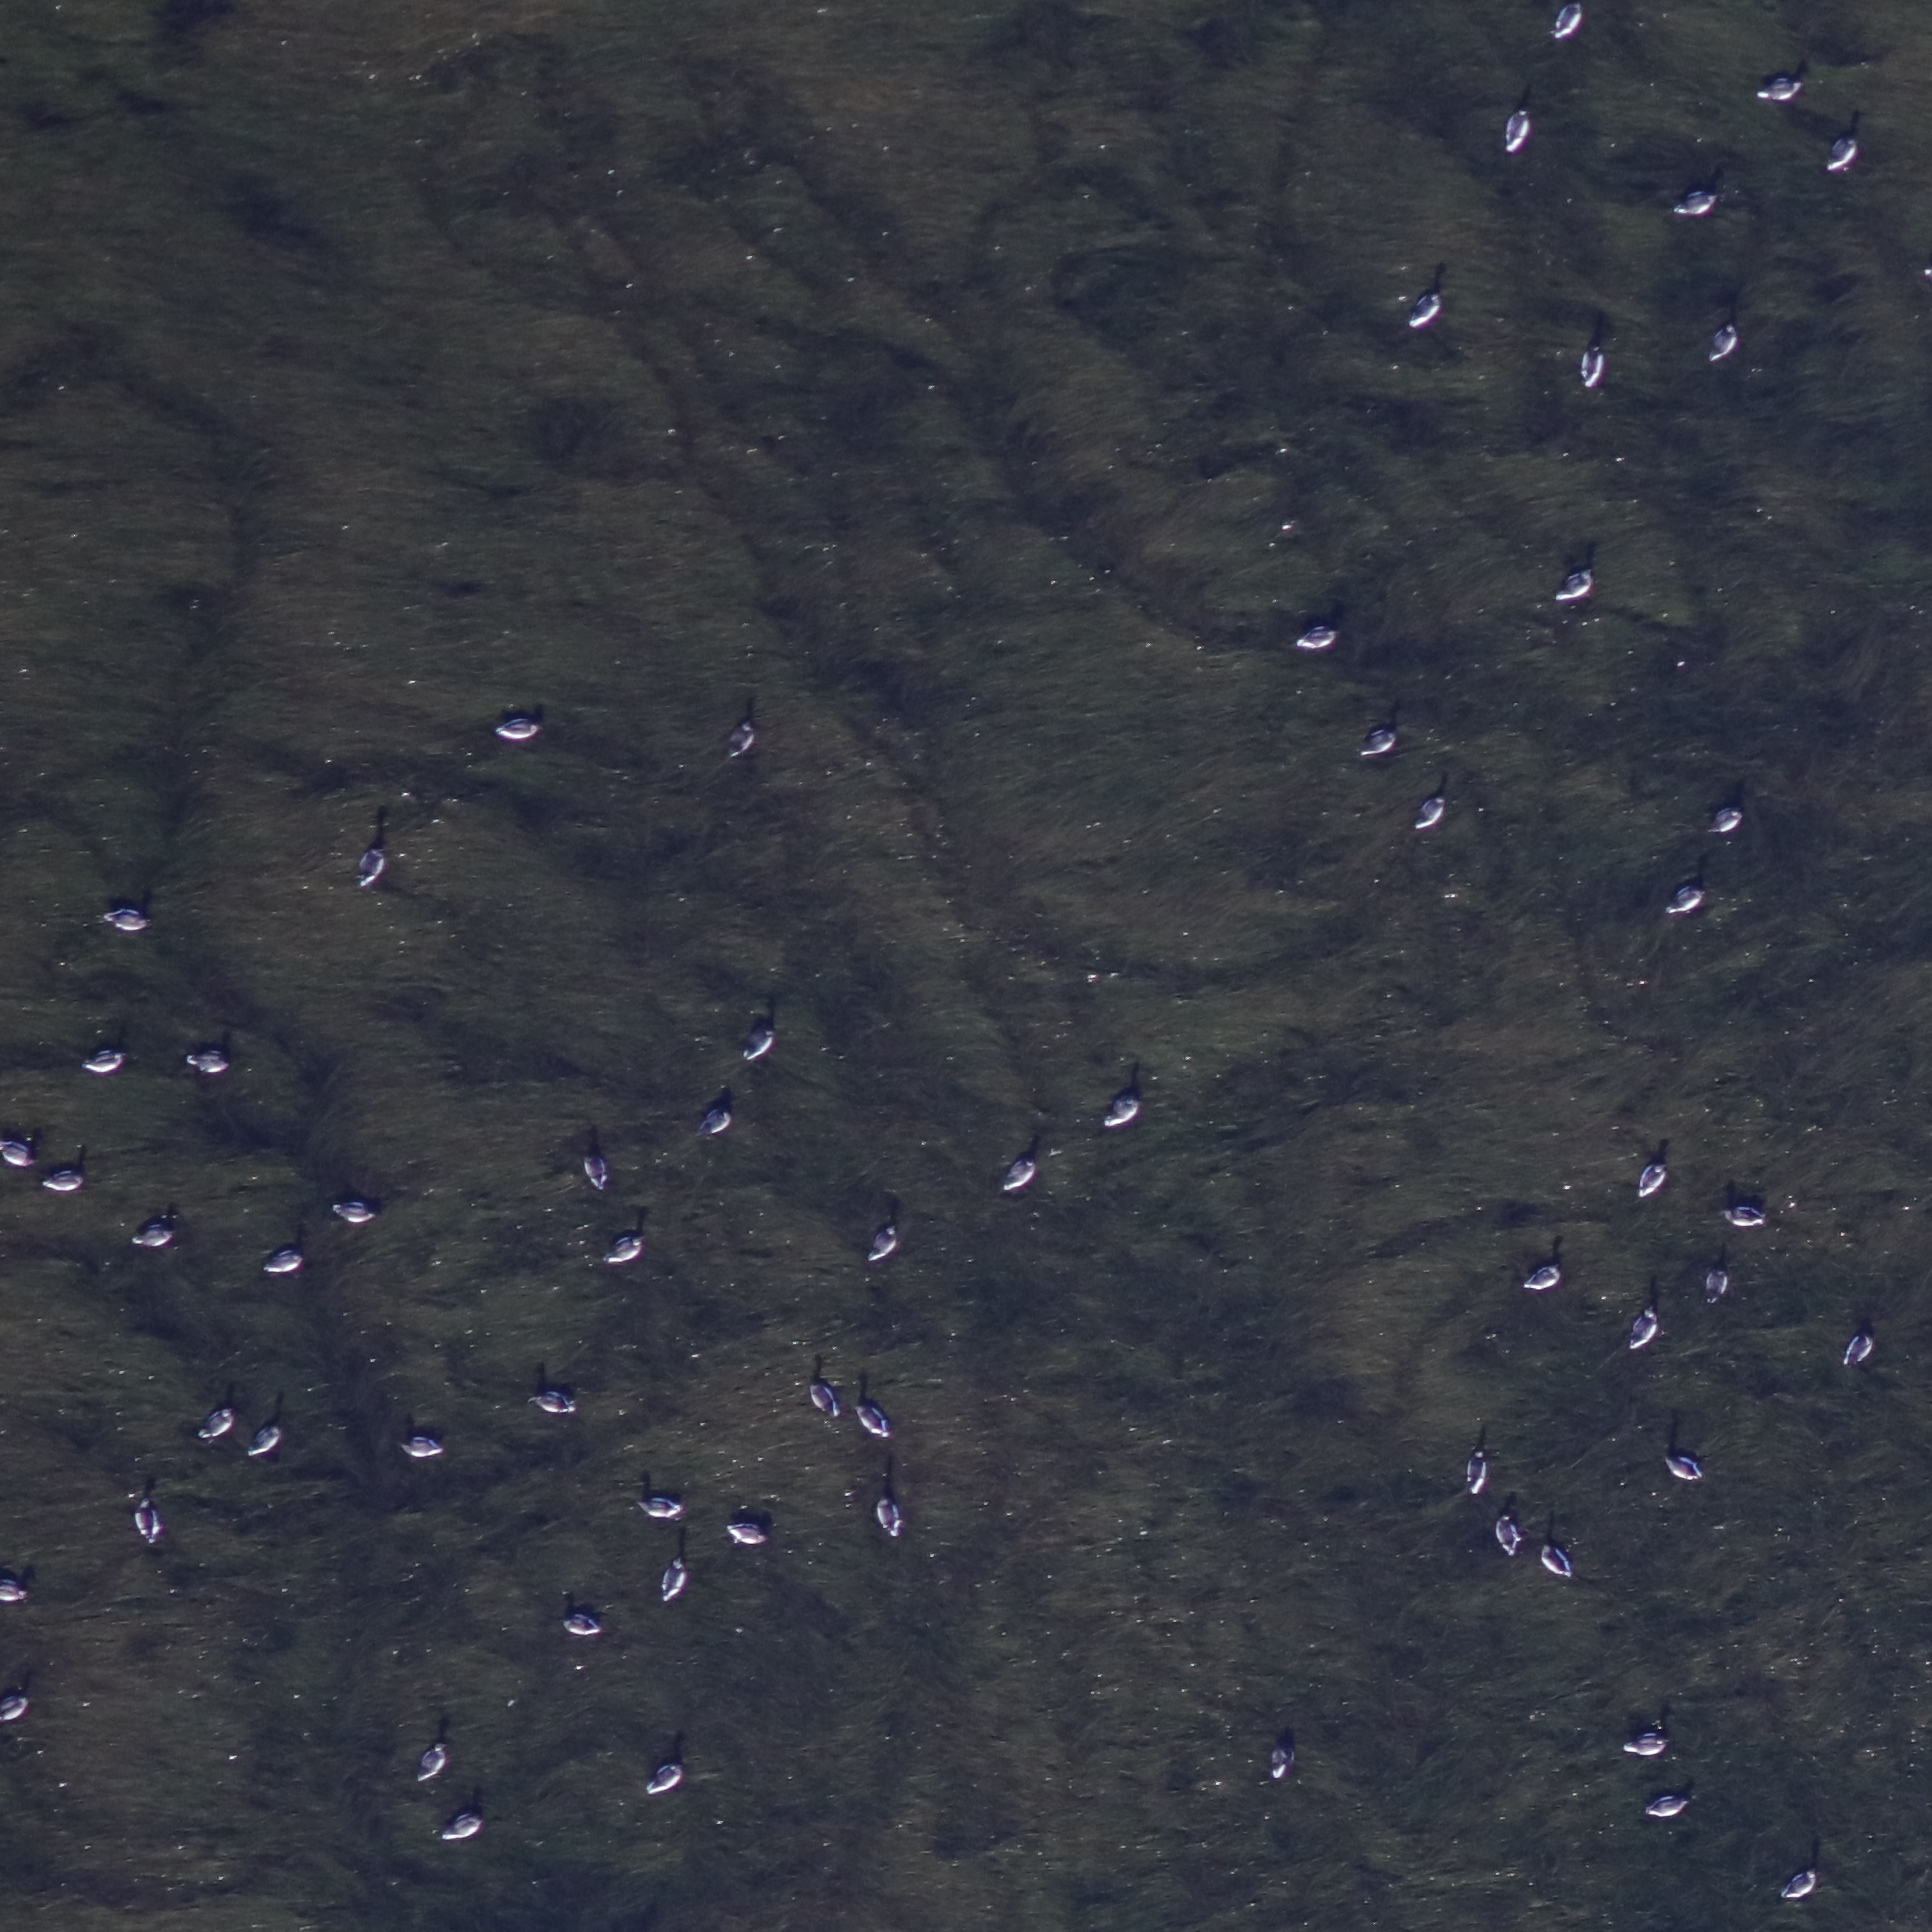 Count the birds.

63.